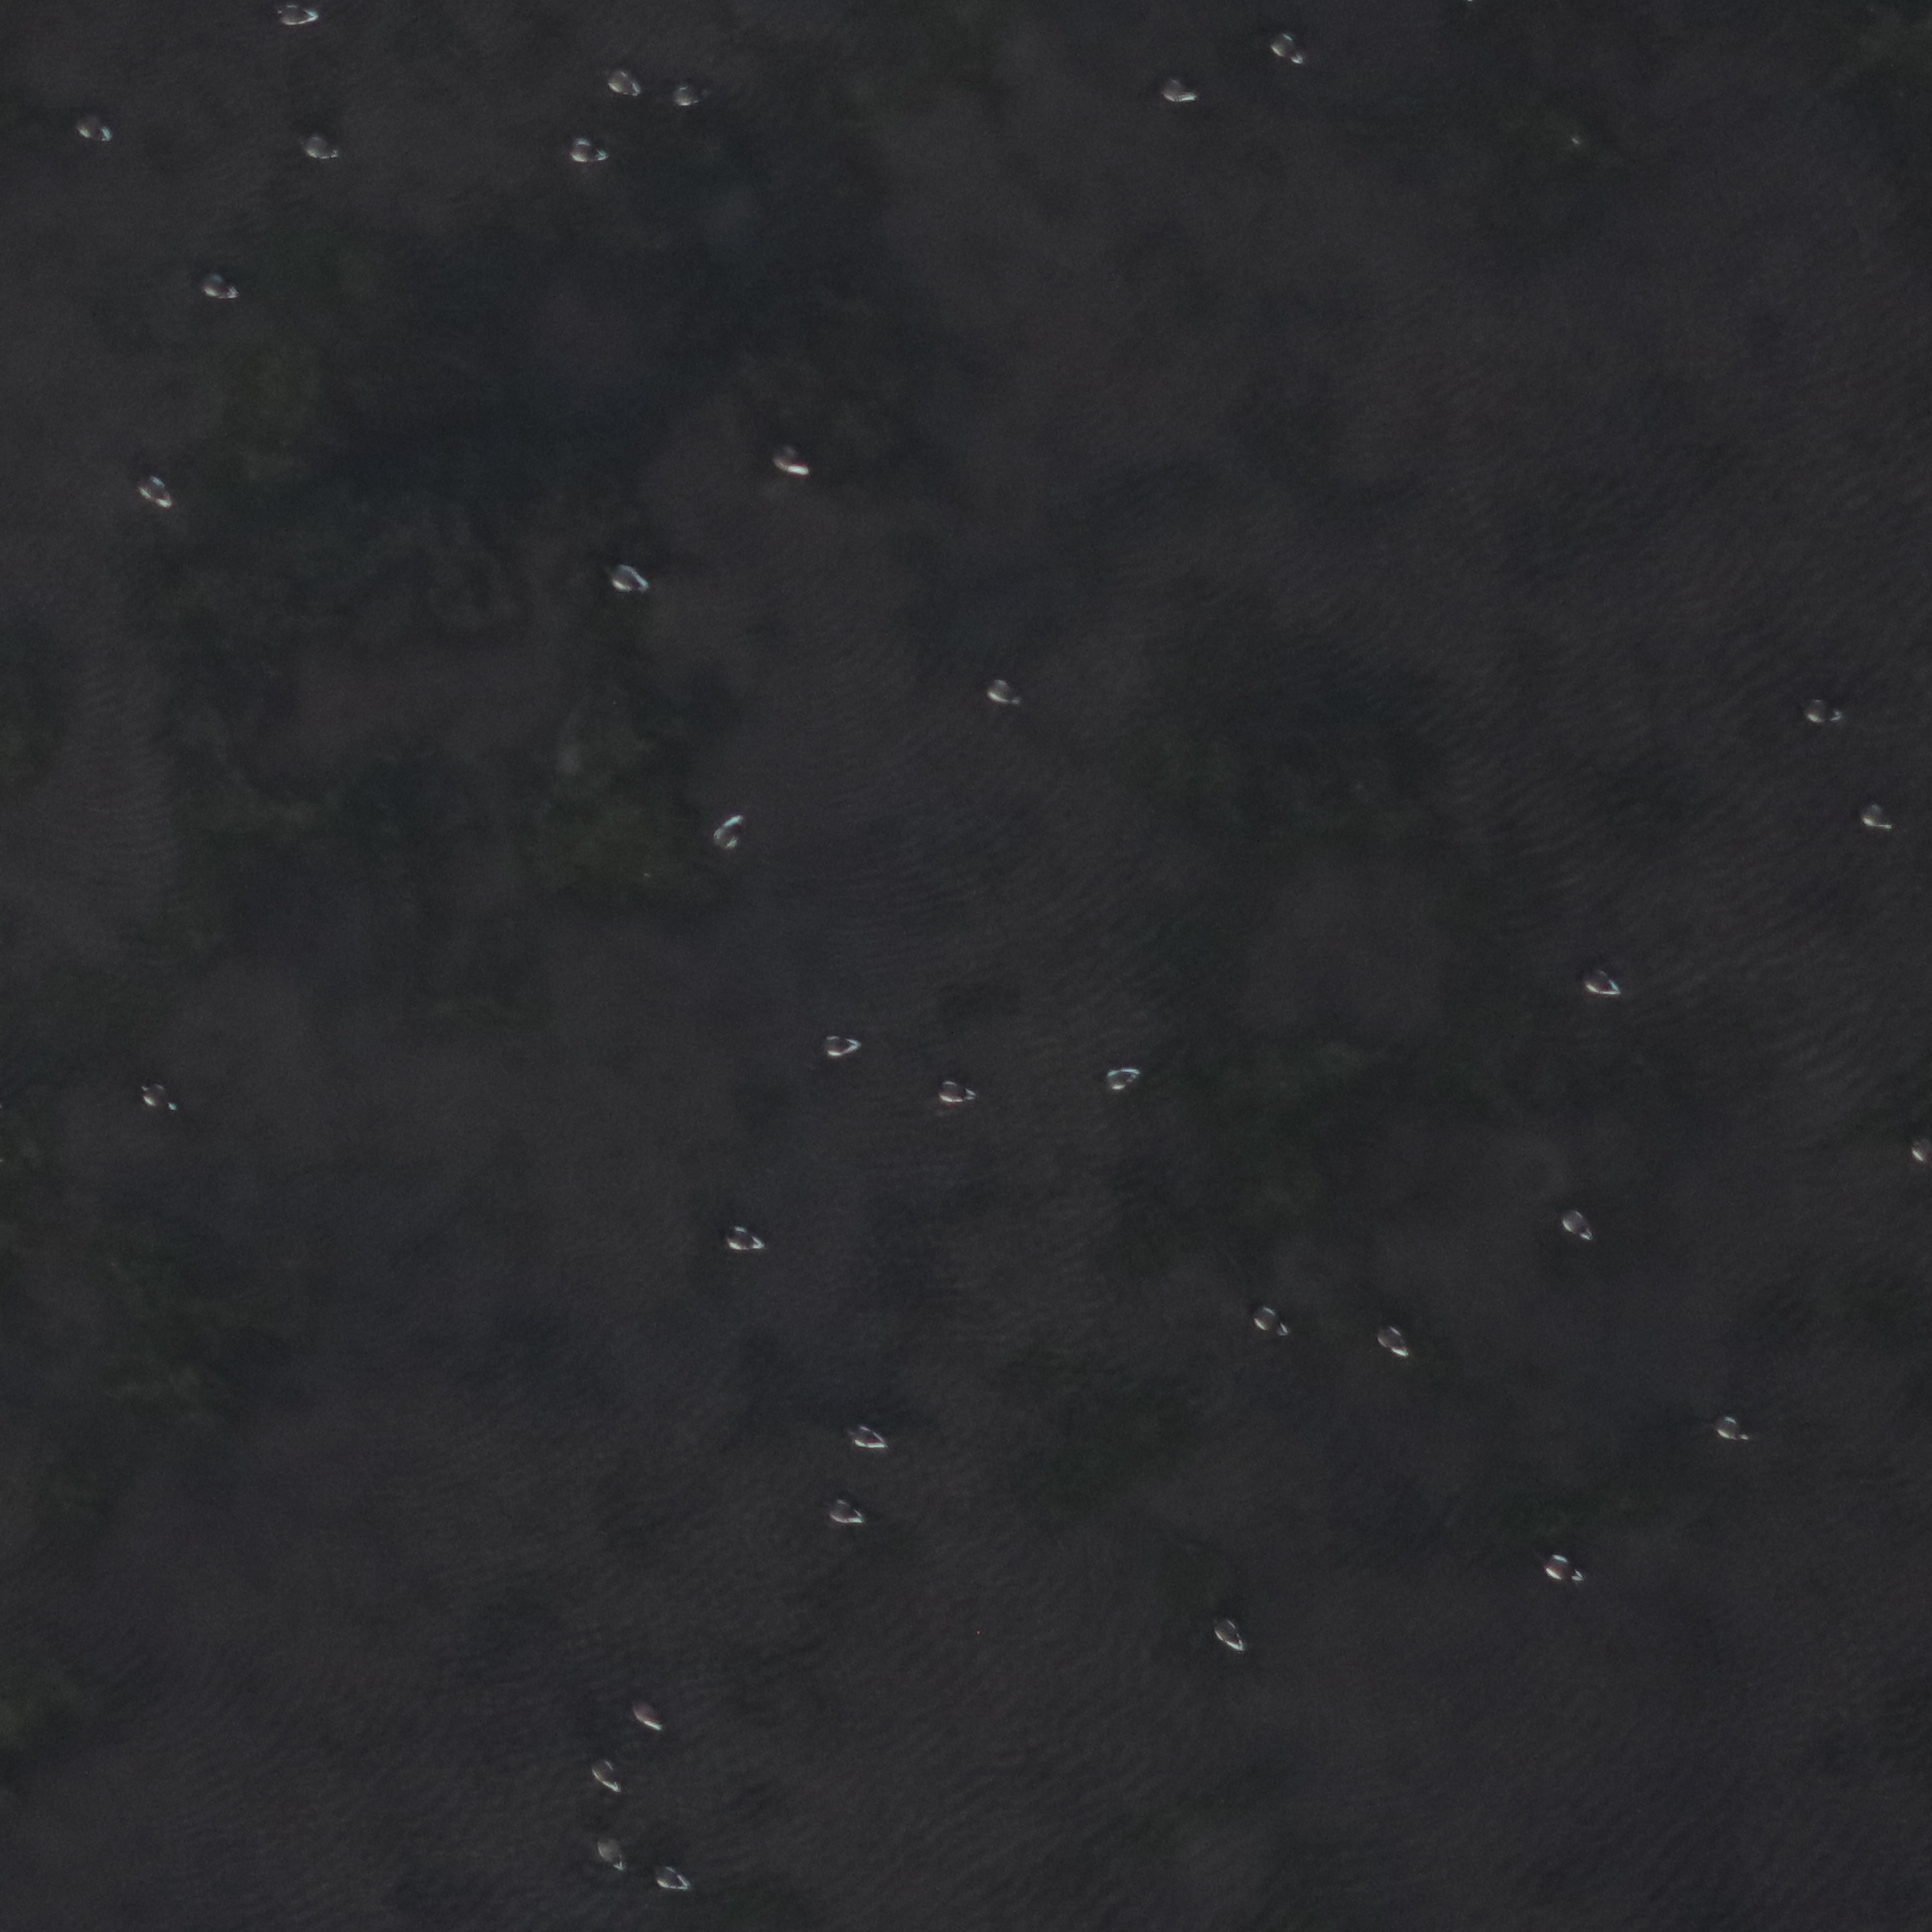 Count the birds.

35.